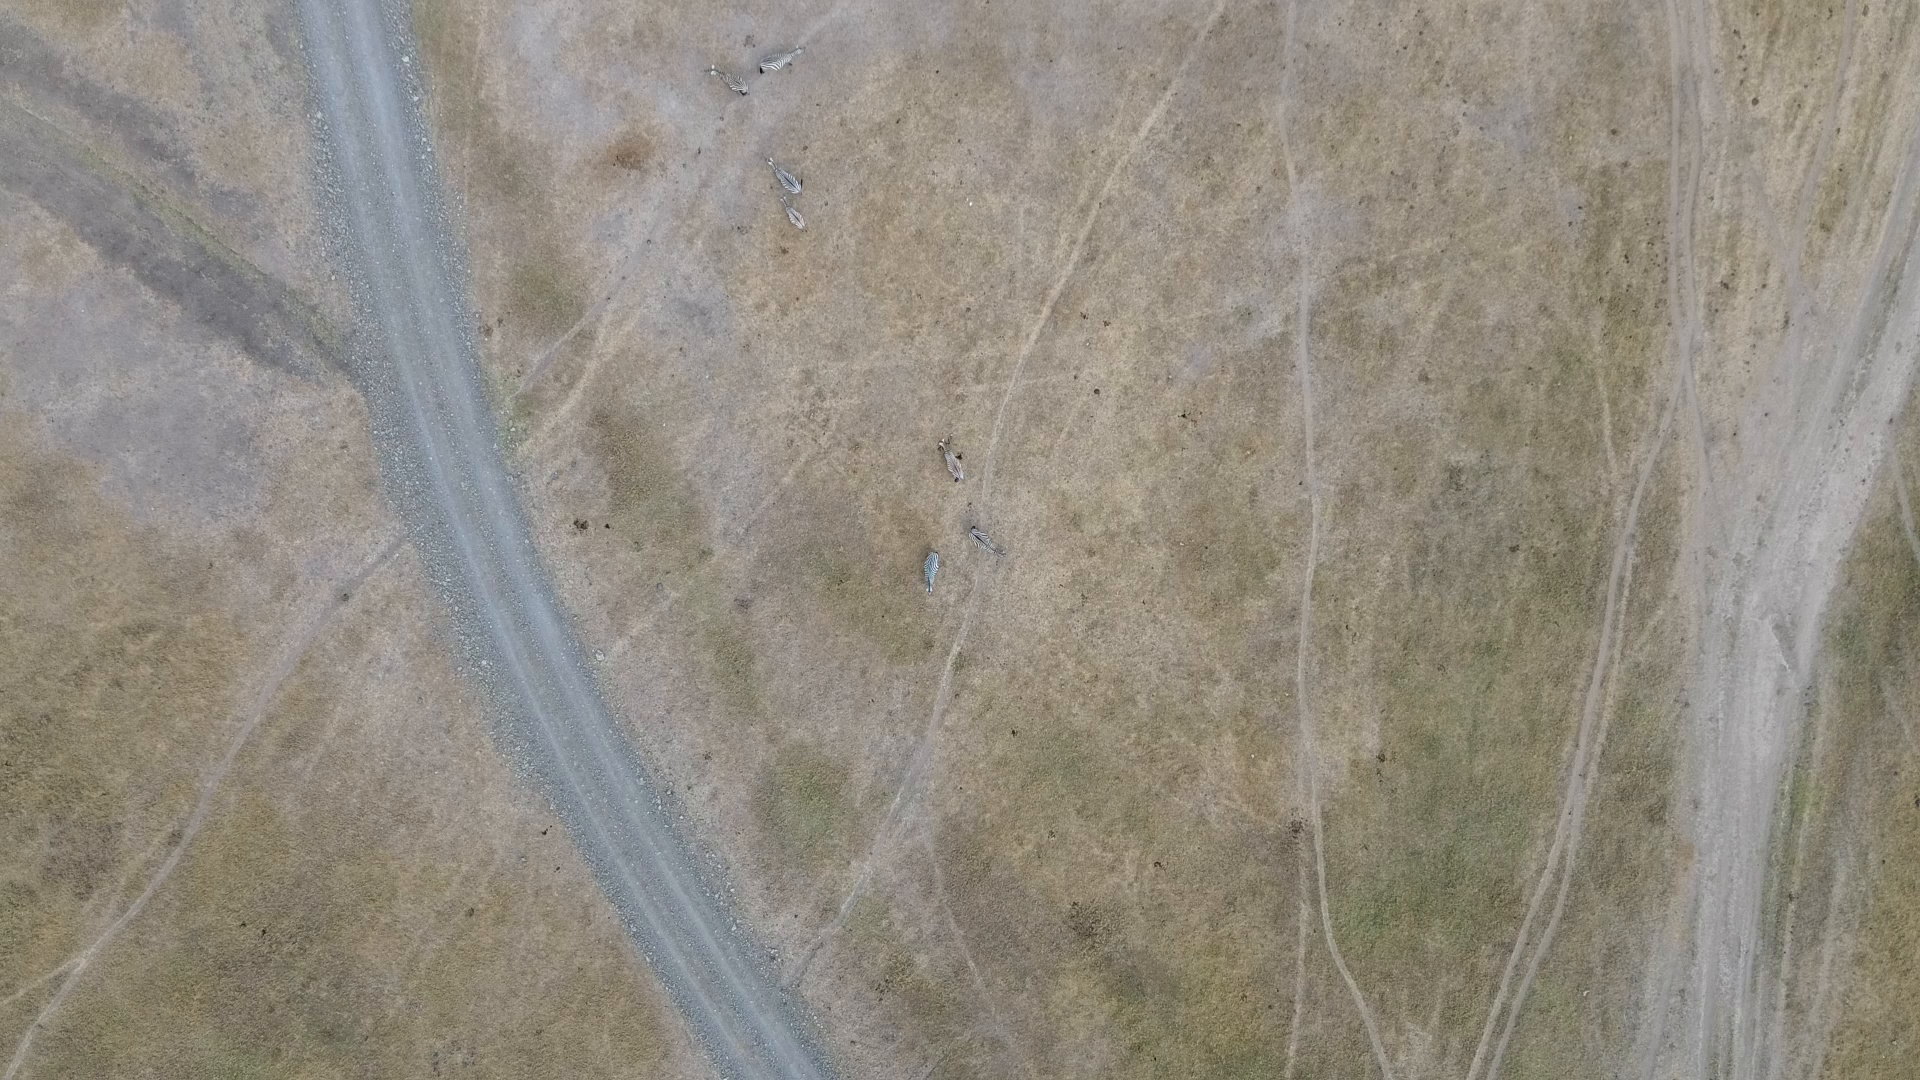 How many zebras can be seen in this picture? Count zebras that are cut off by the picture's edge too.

7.